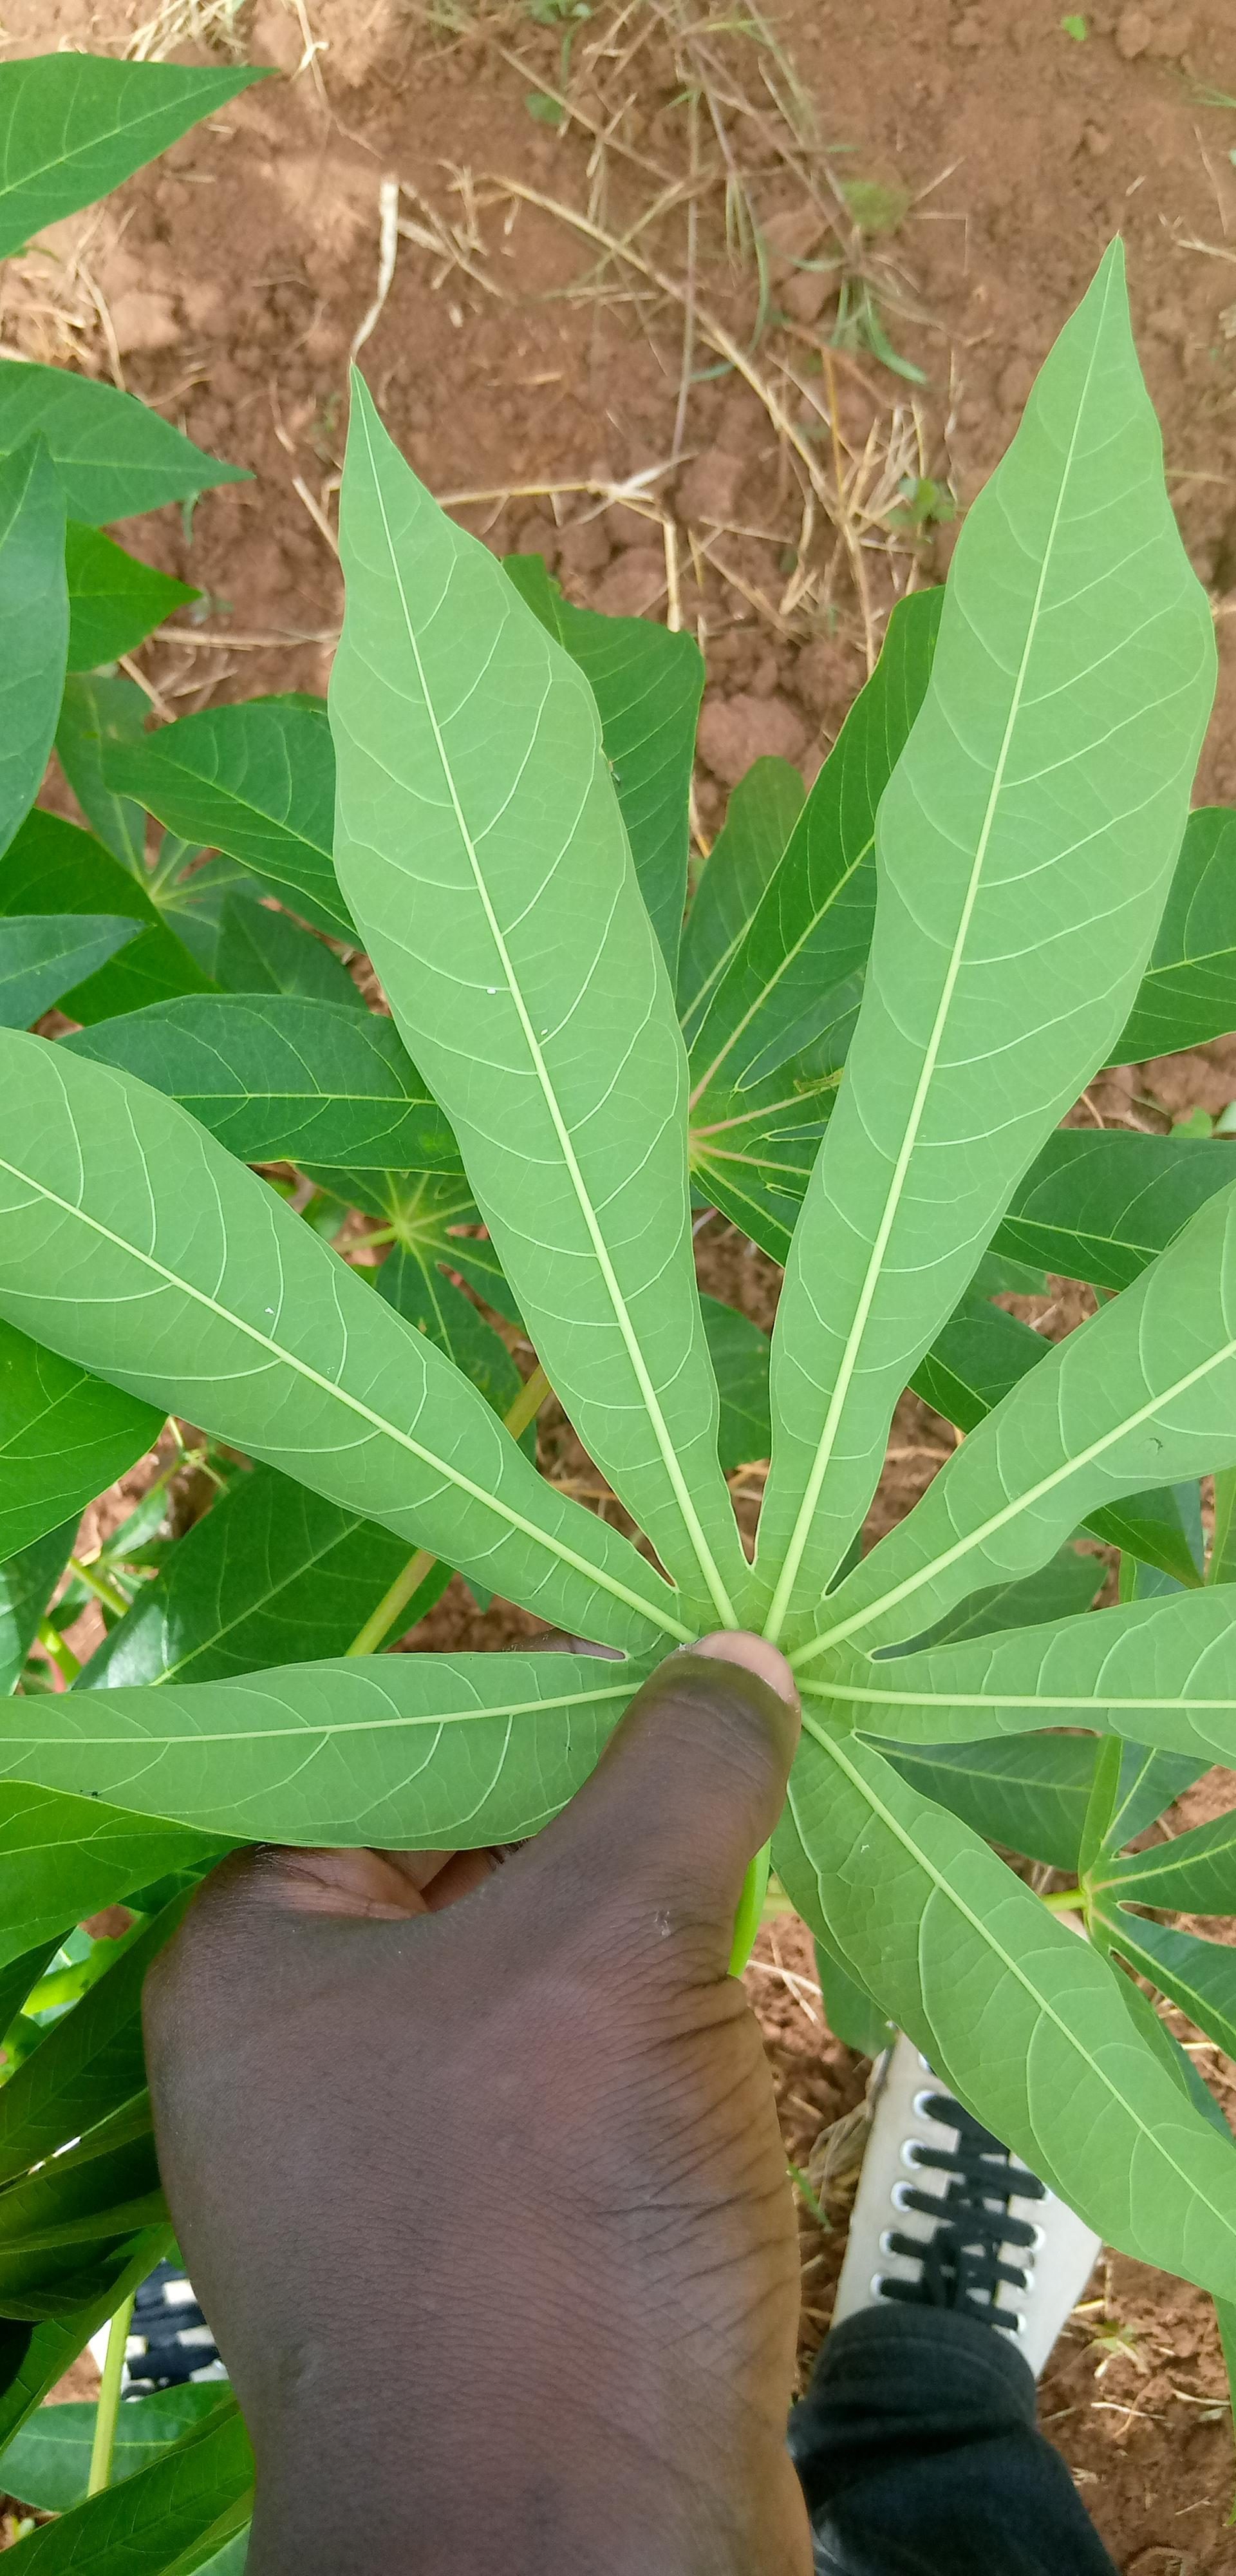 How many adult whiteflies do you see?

4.